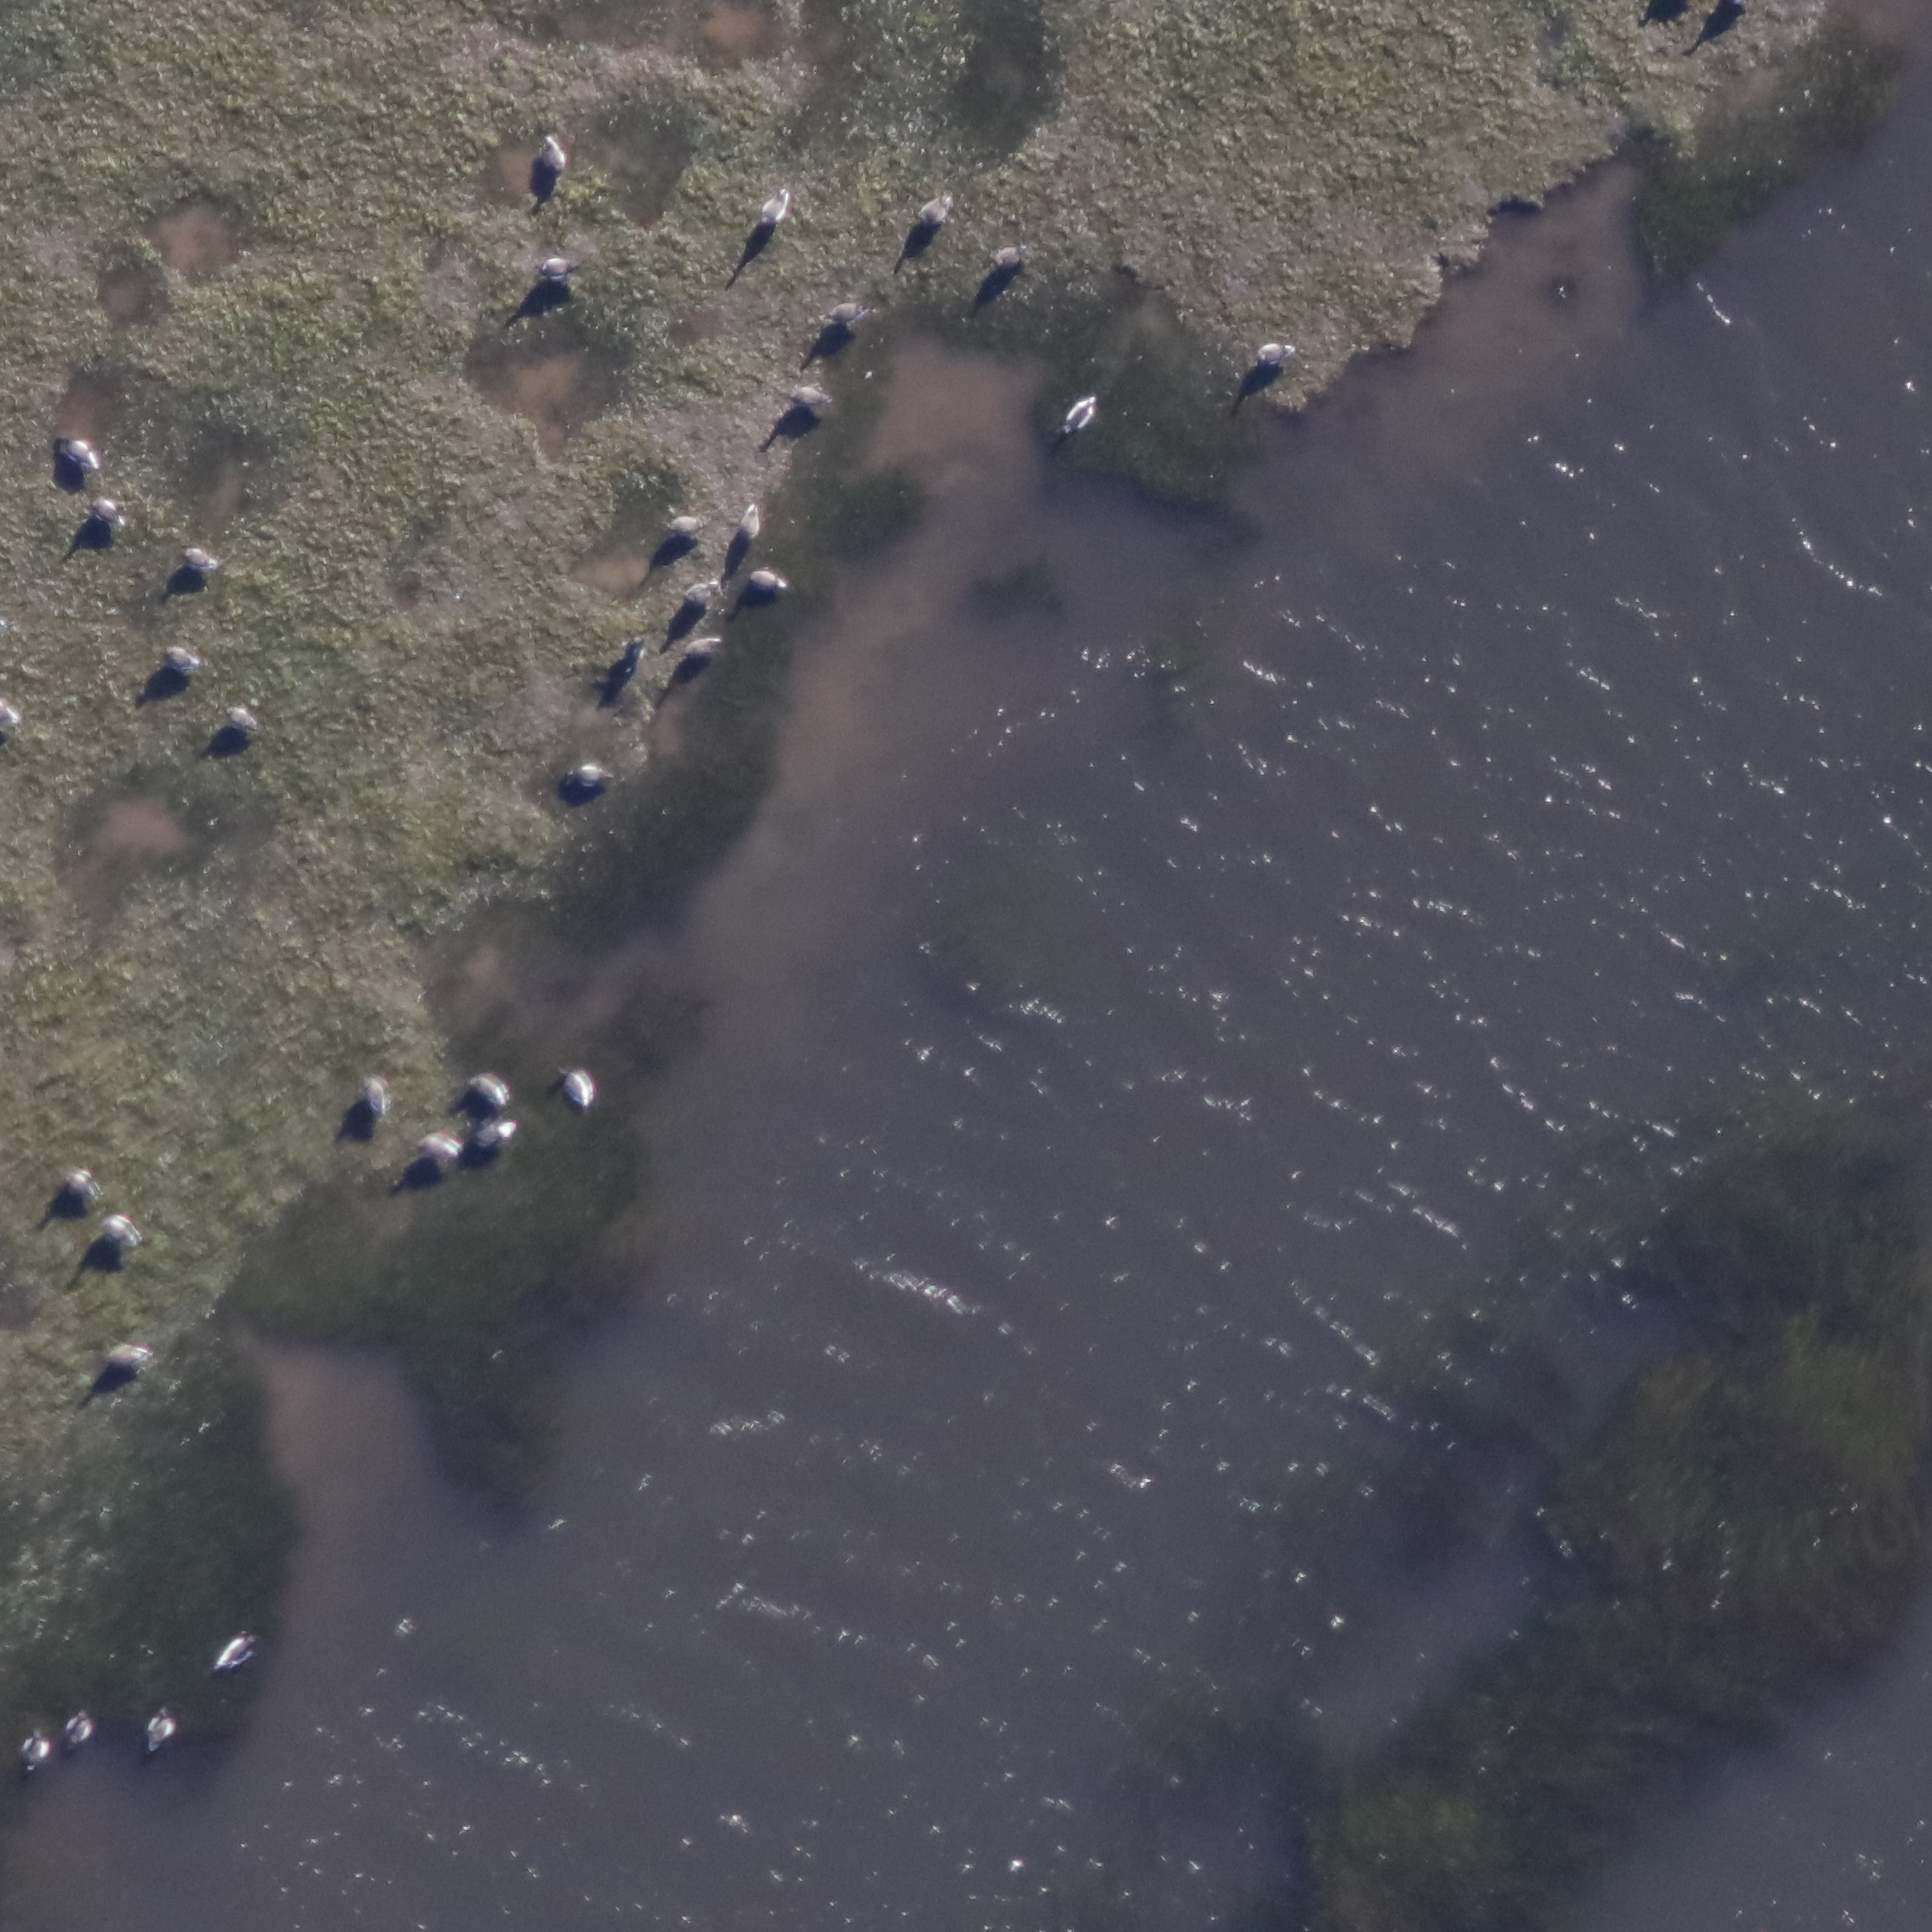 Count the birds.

34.